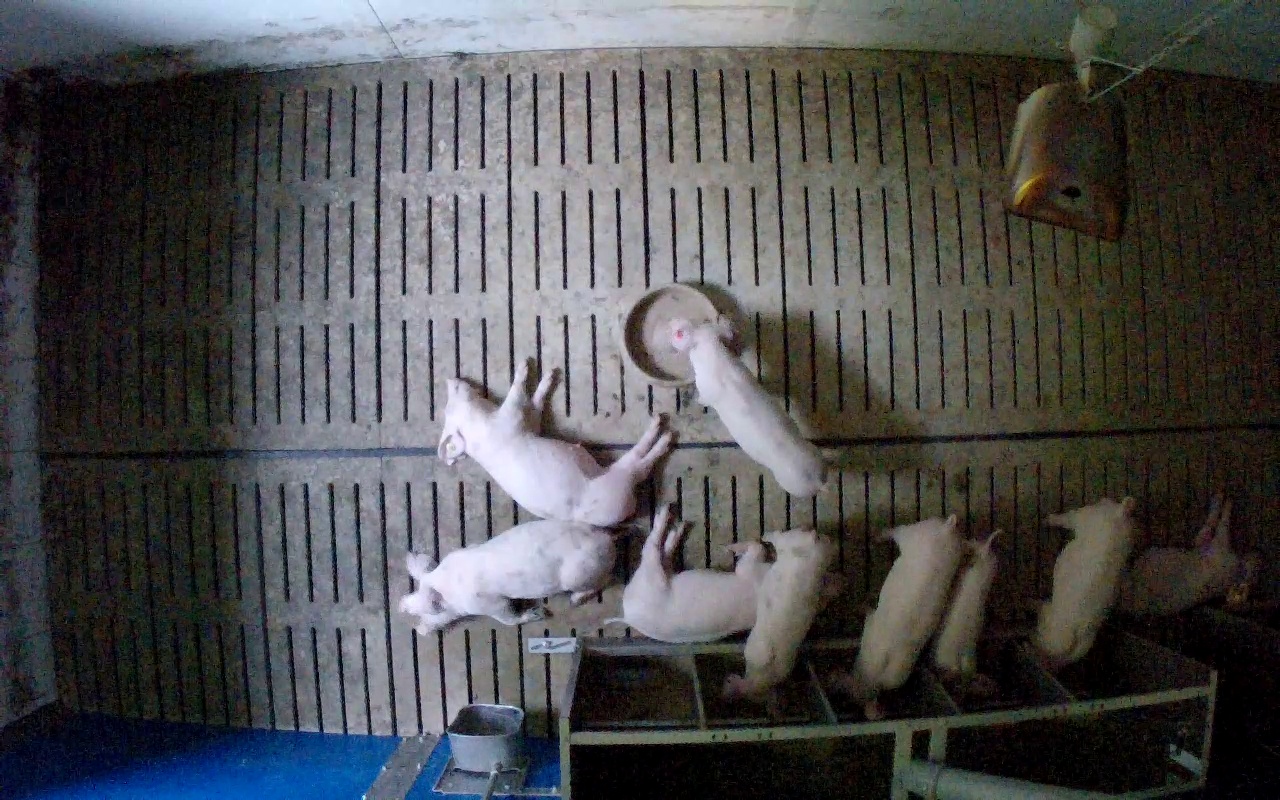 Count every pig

9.